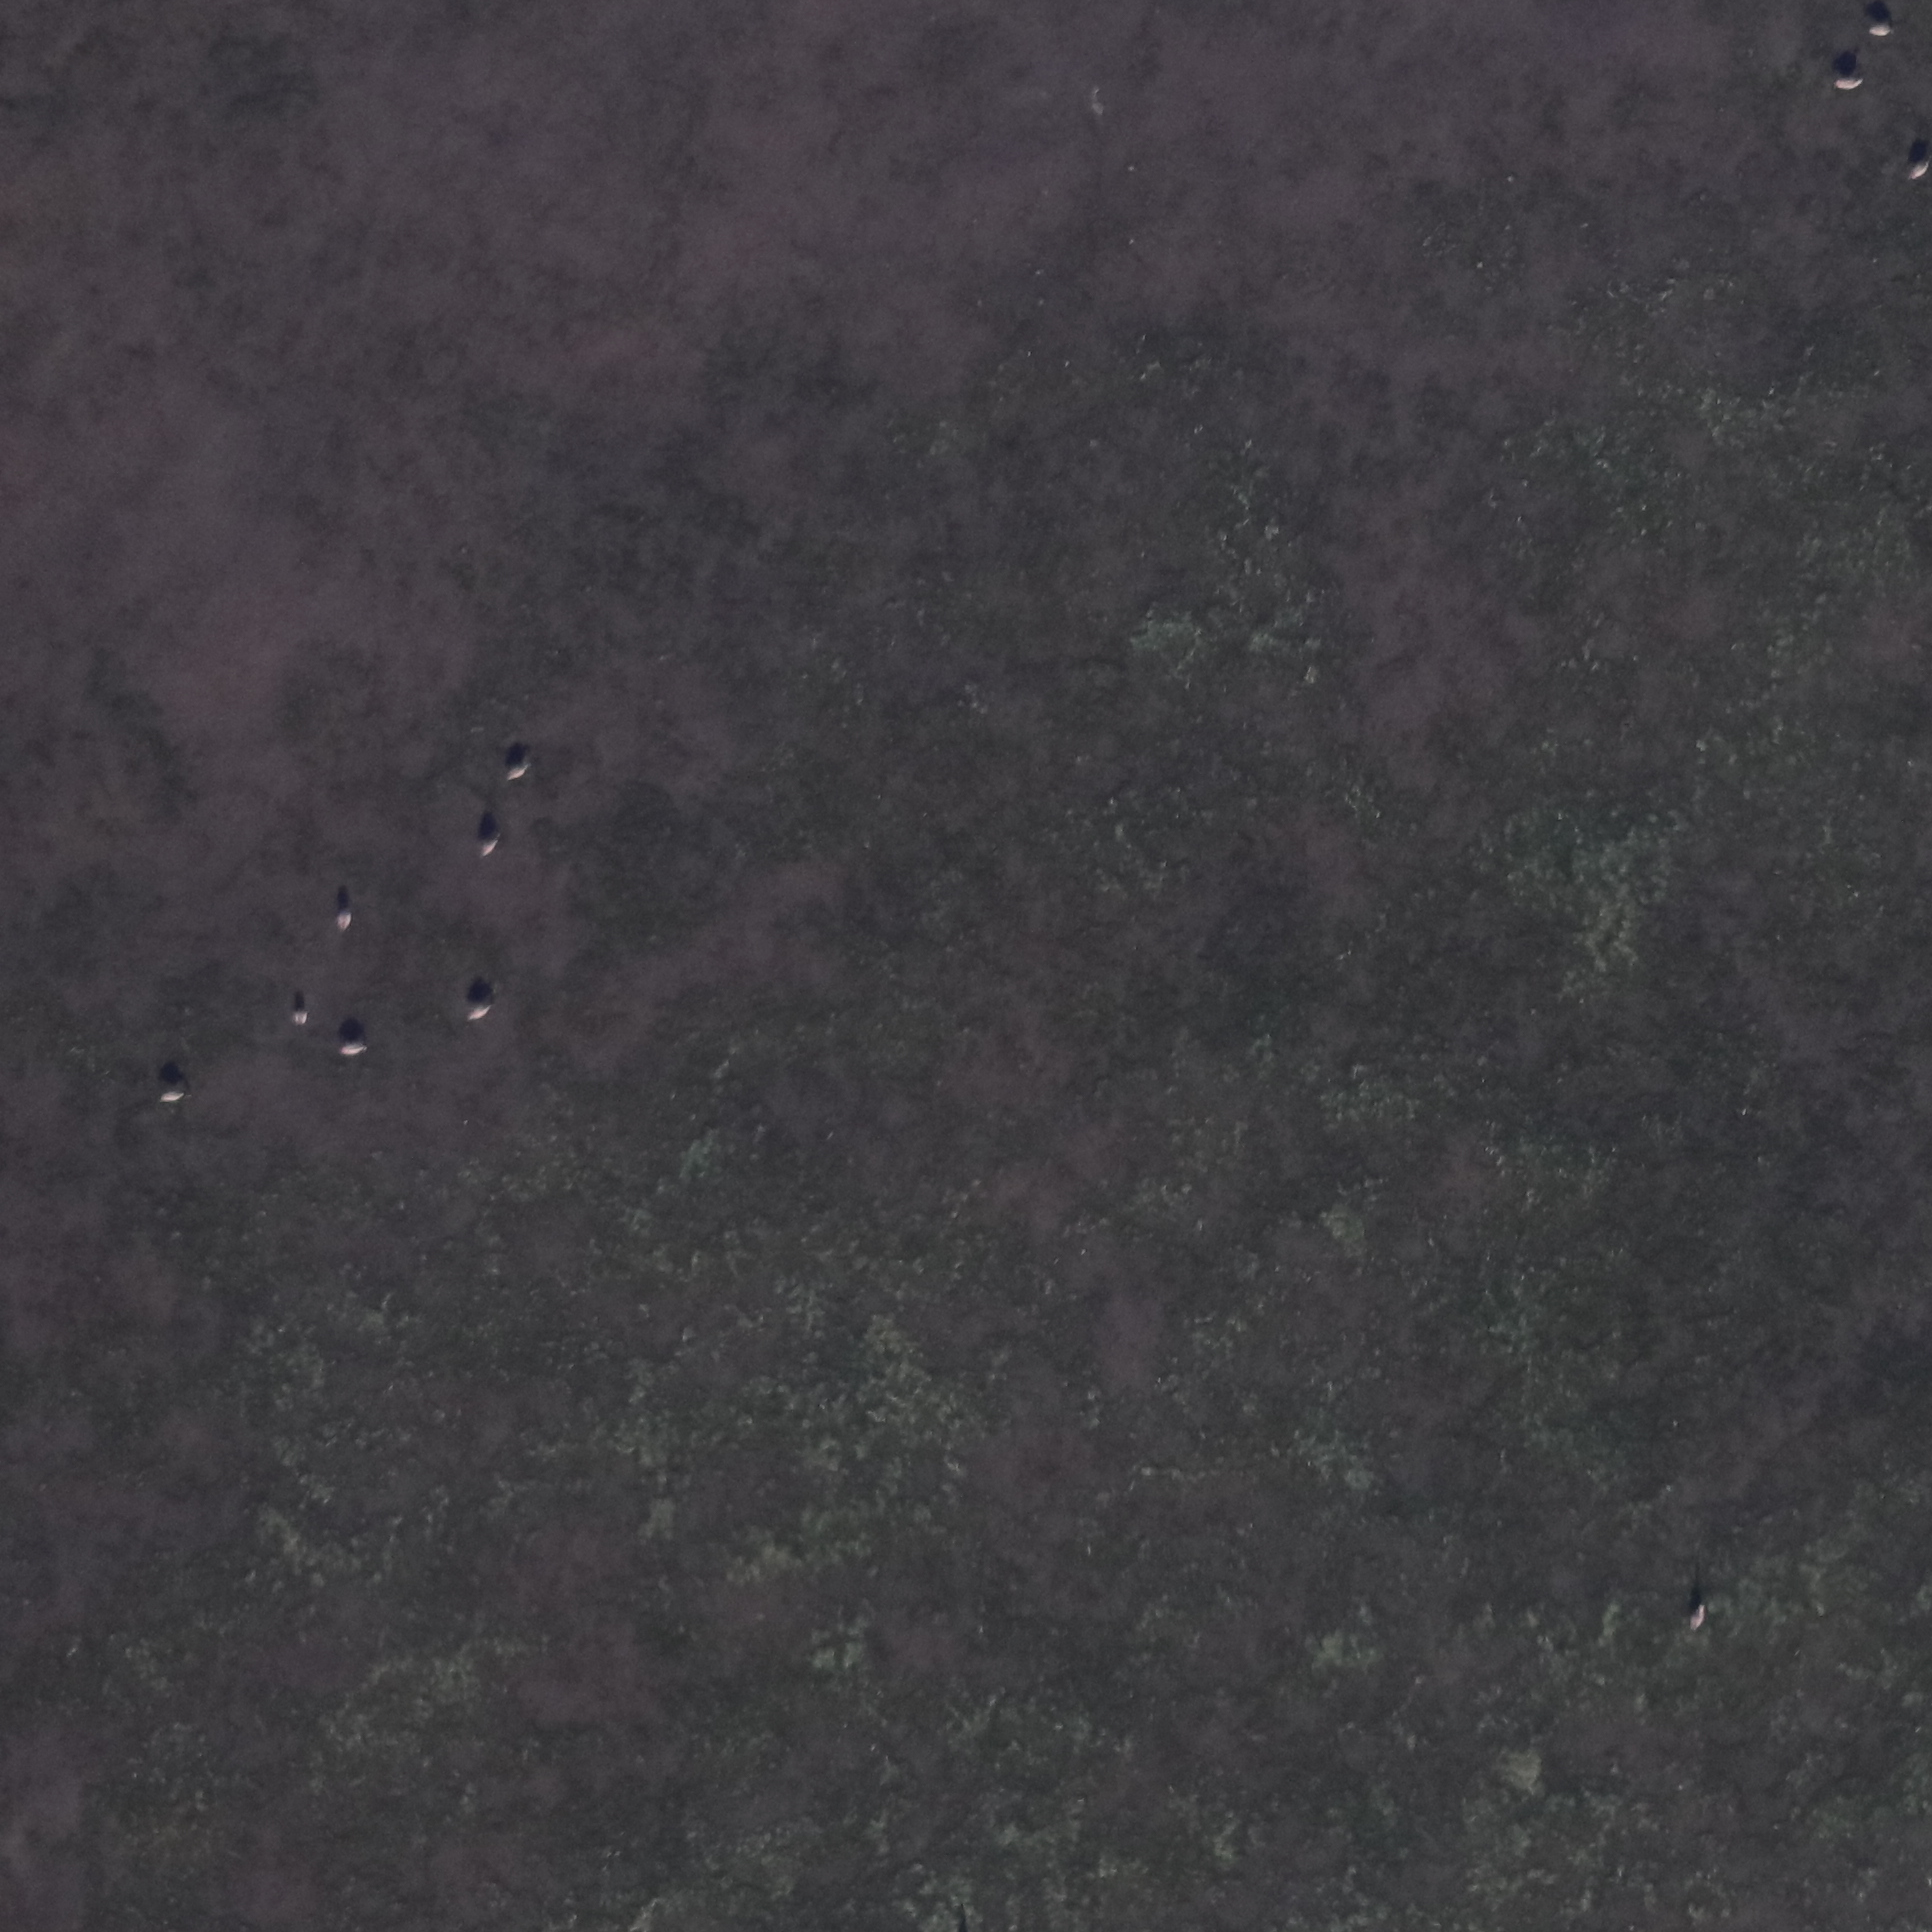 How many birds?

11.